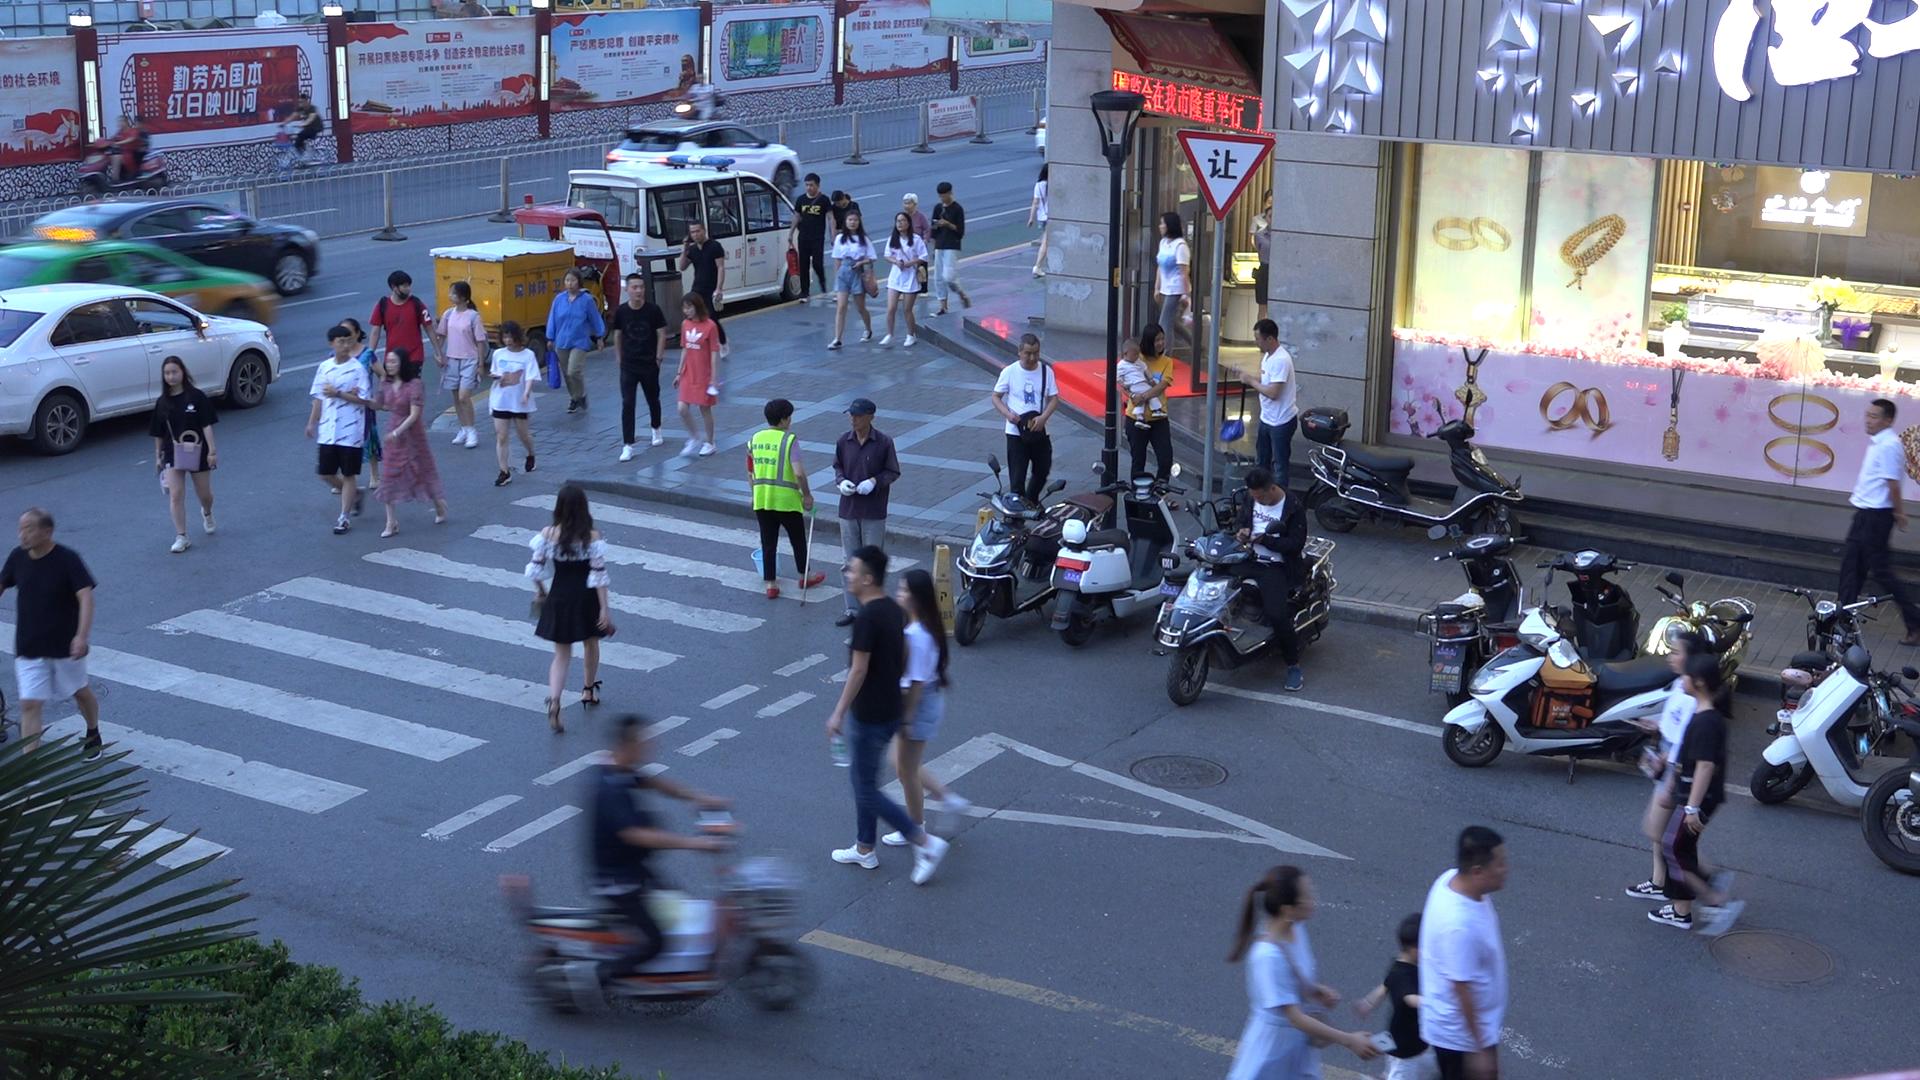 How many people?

43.